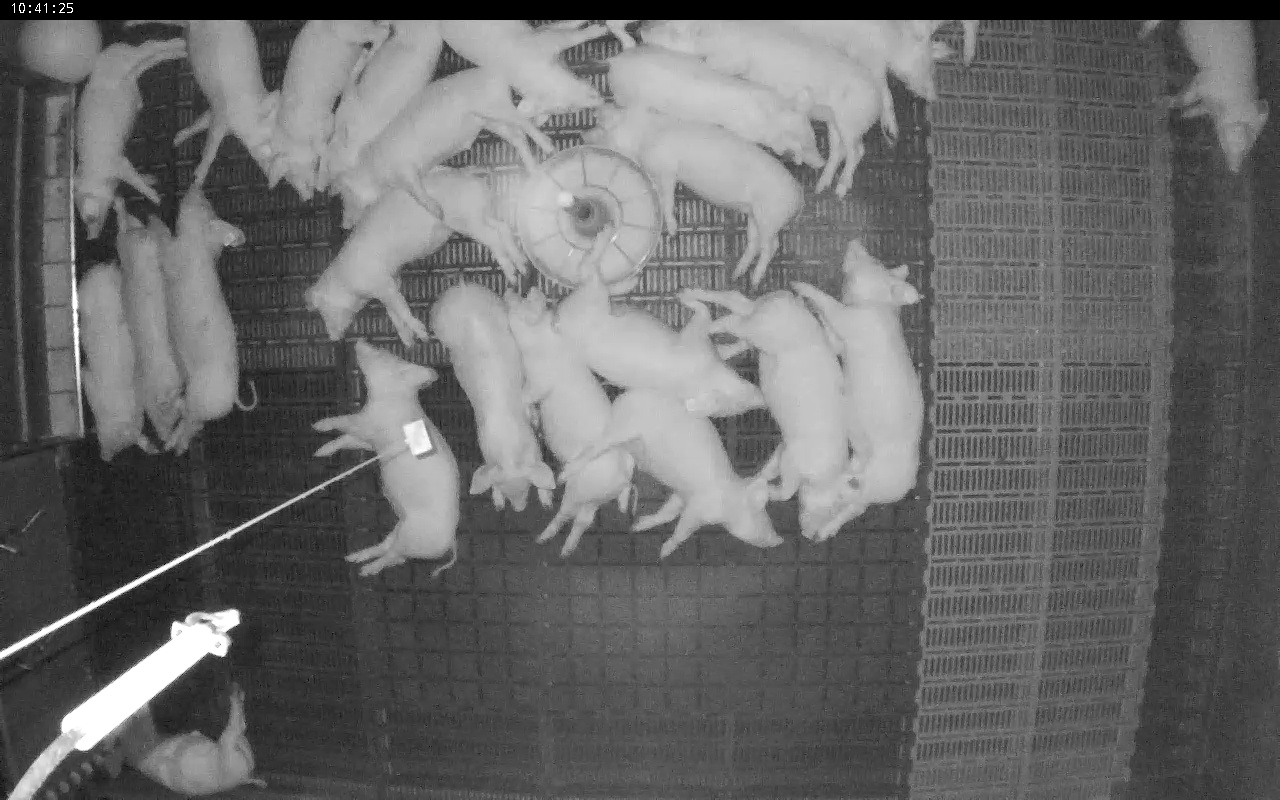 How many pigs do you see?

23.